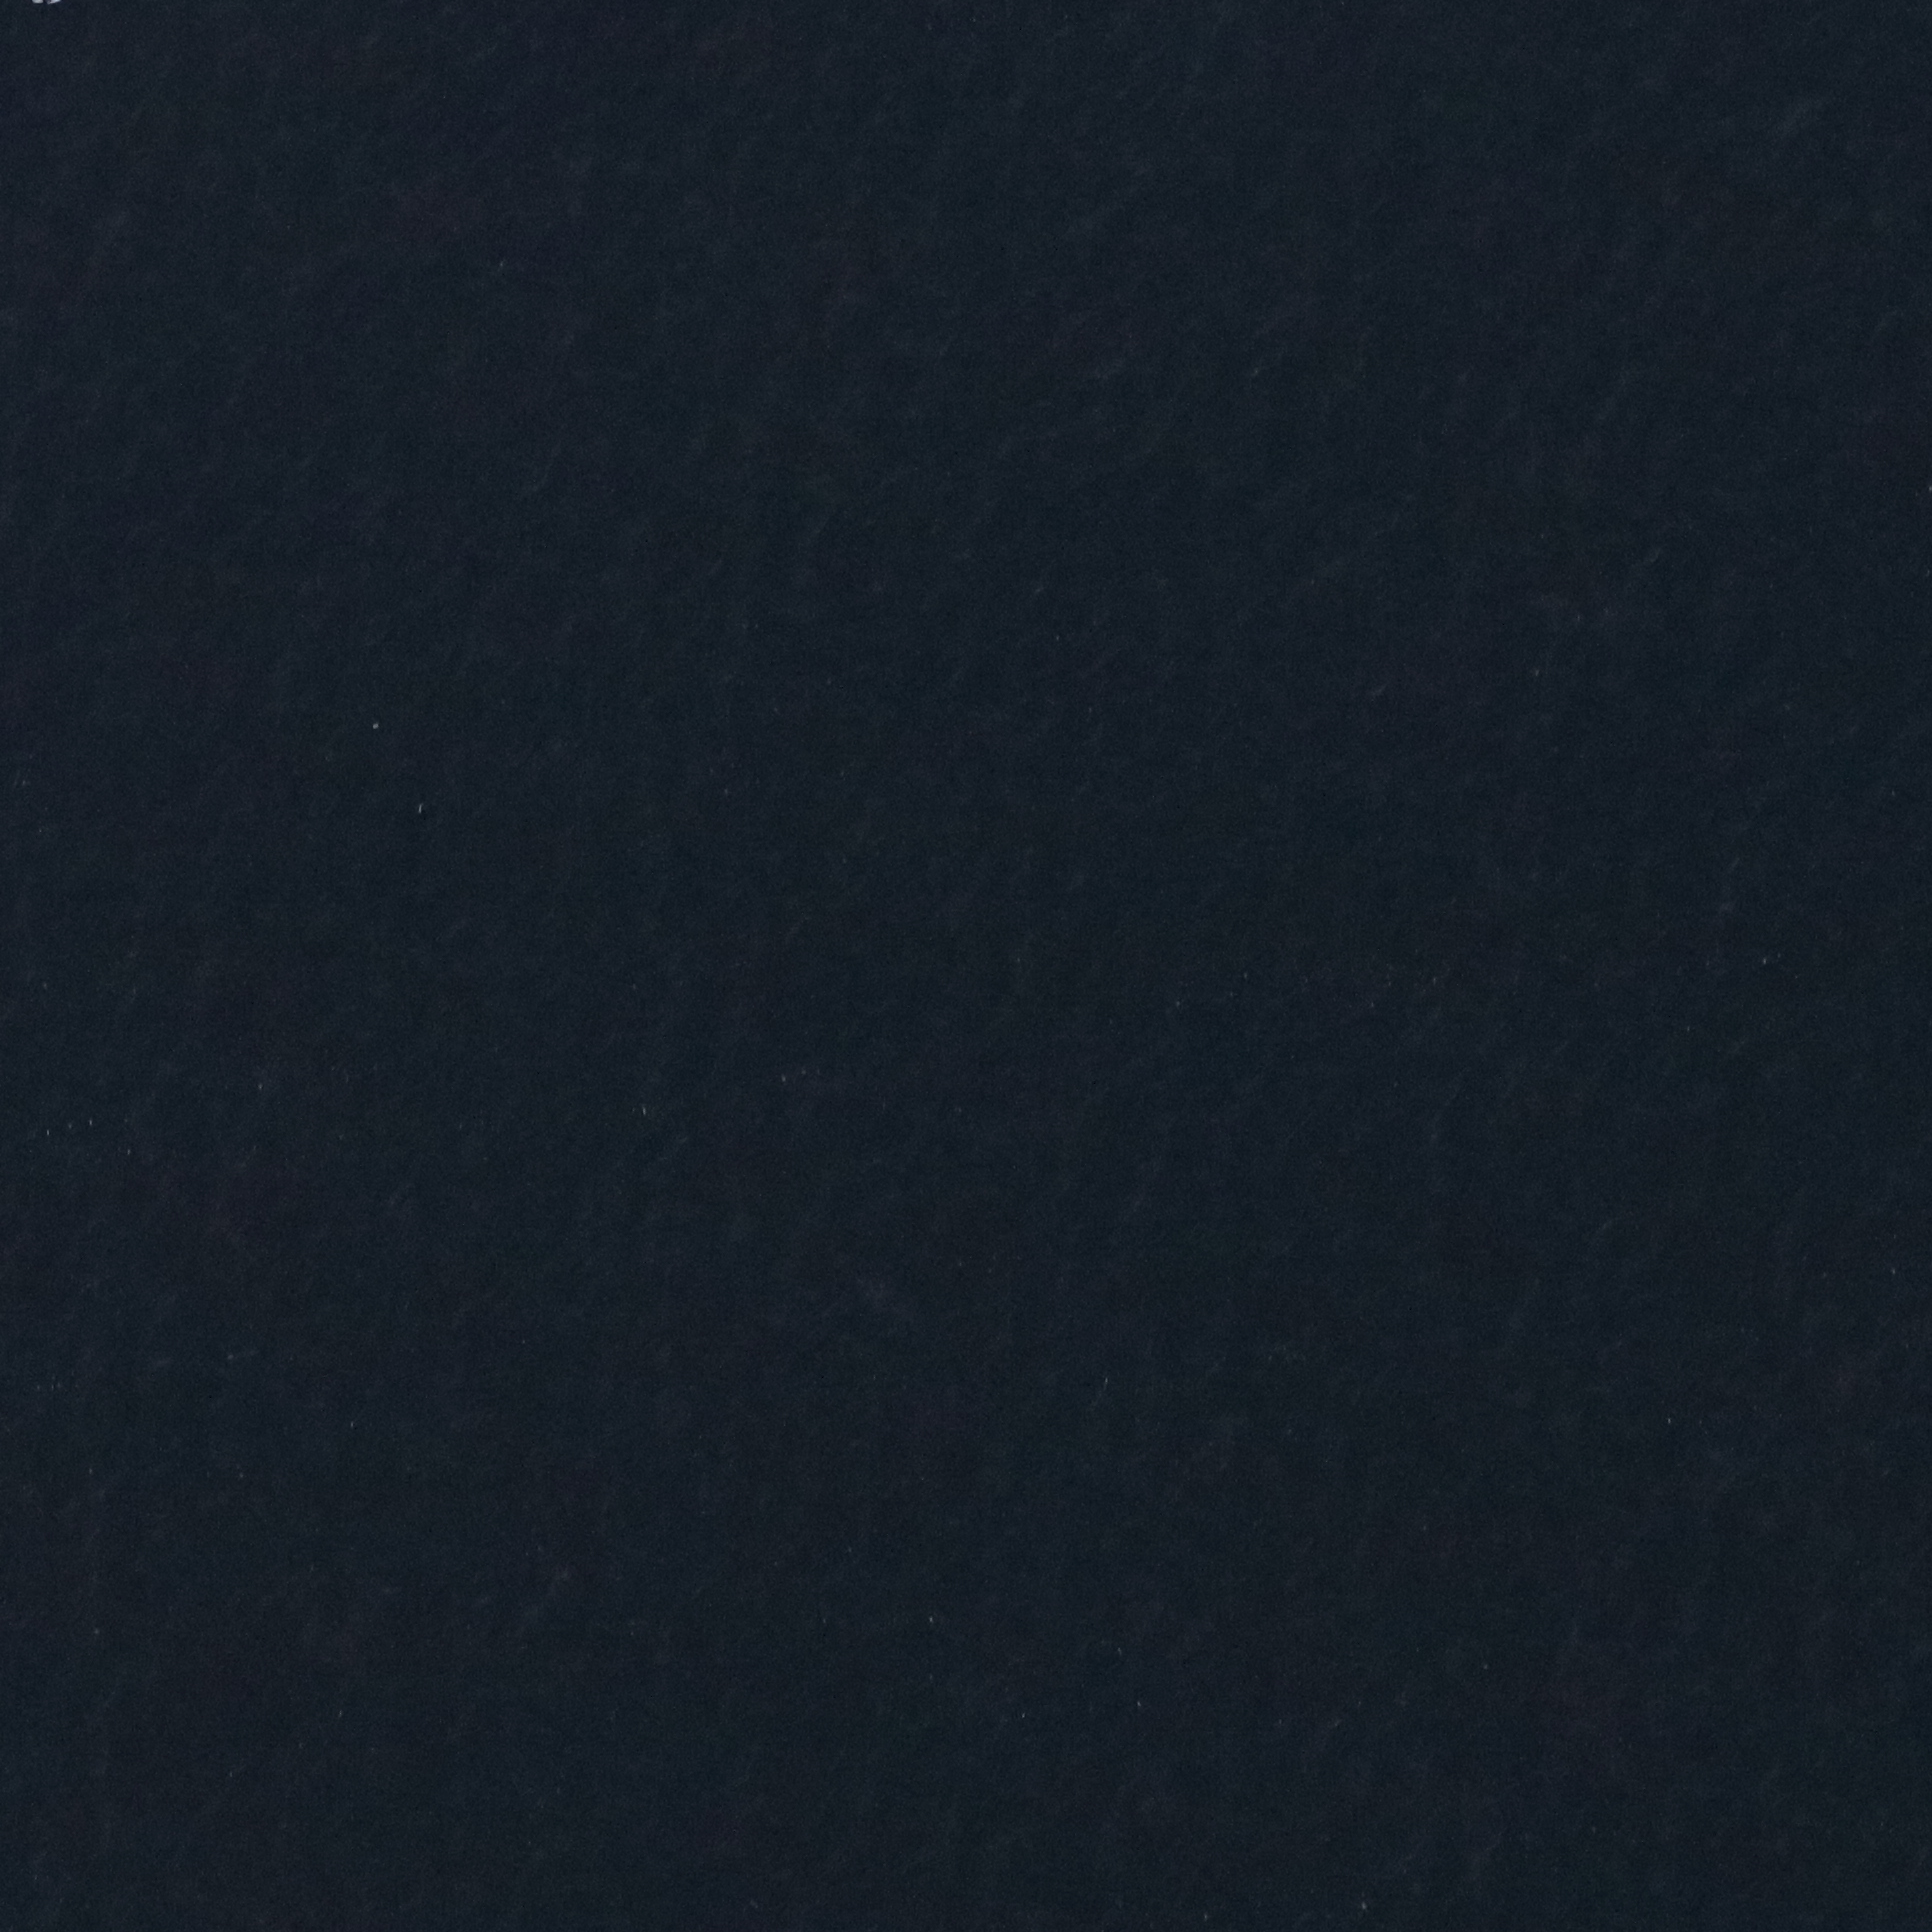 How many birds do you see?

0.